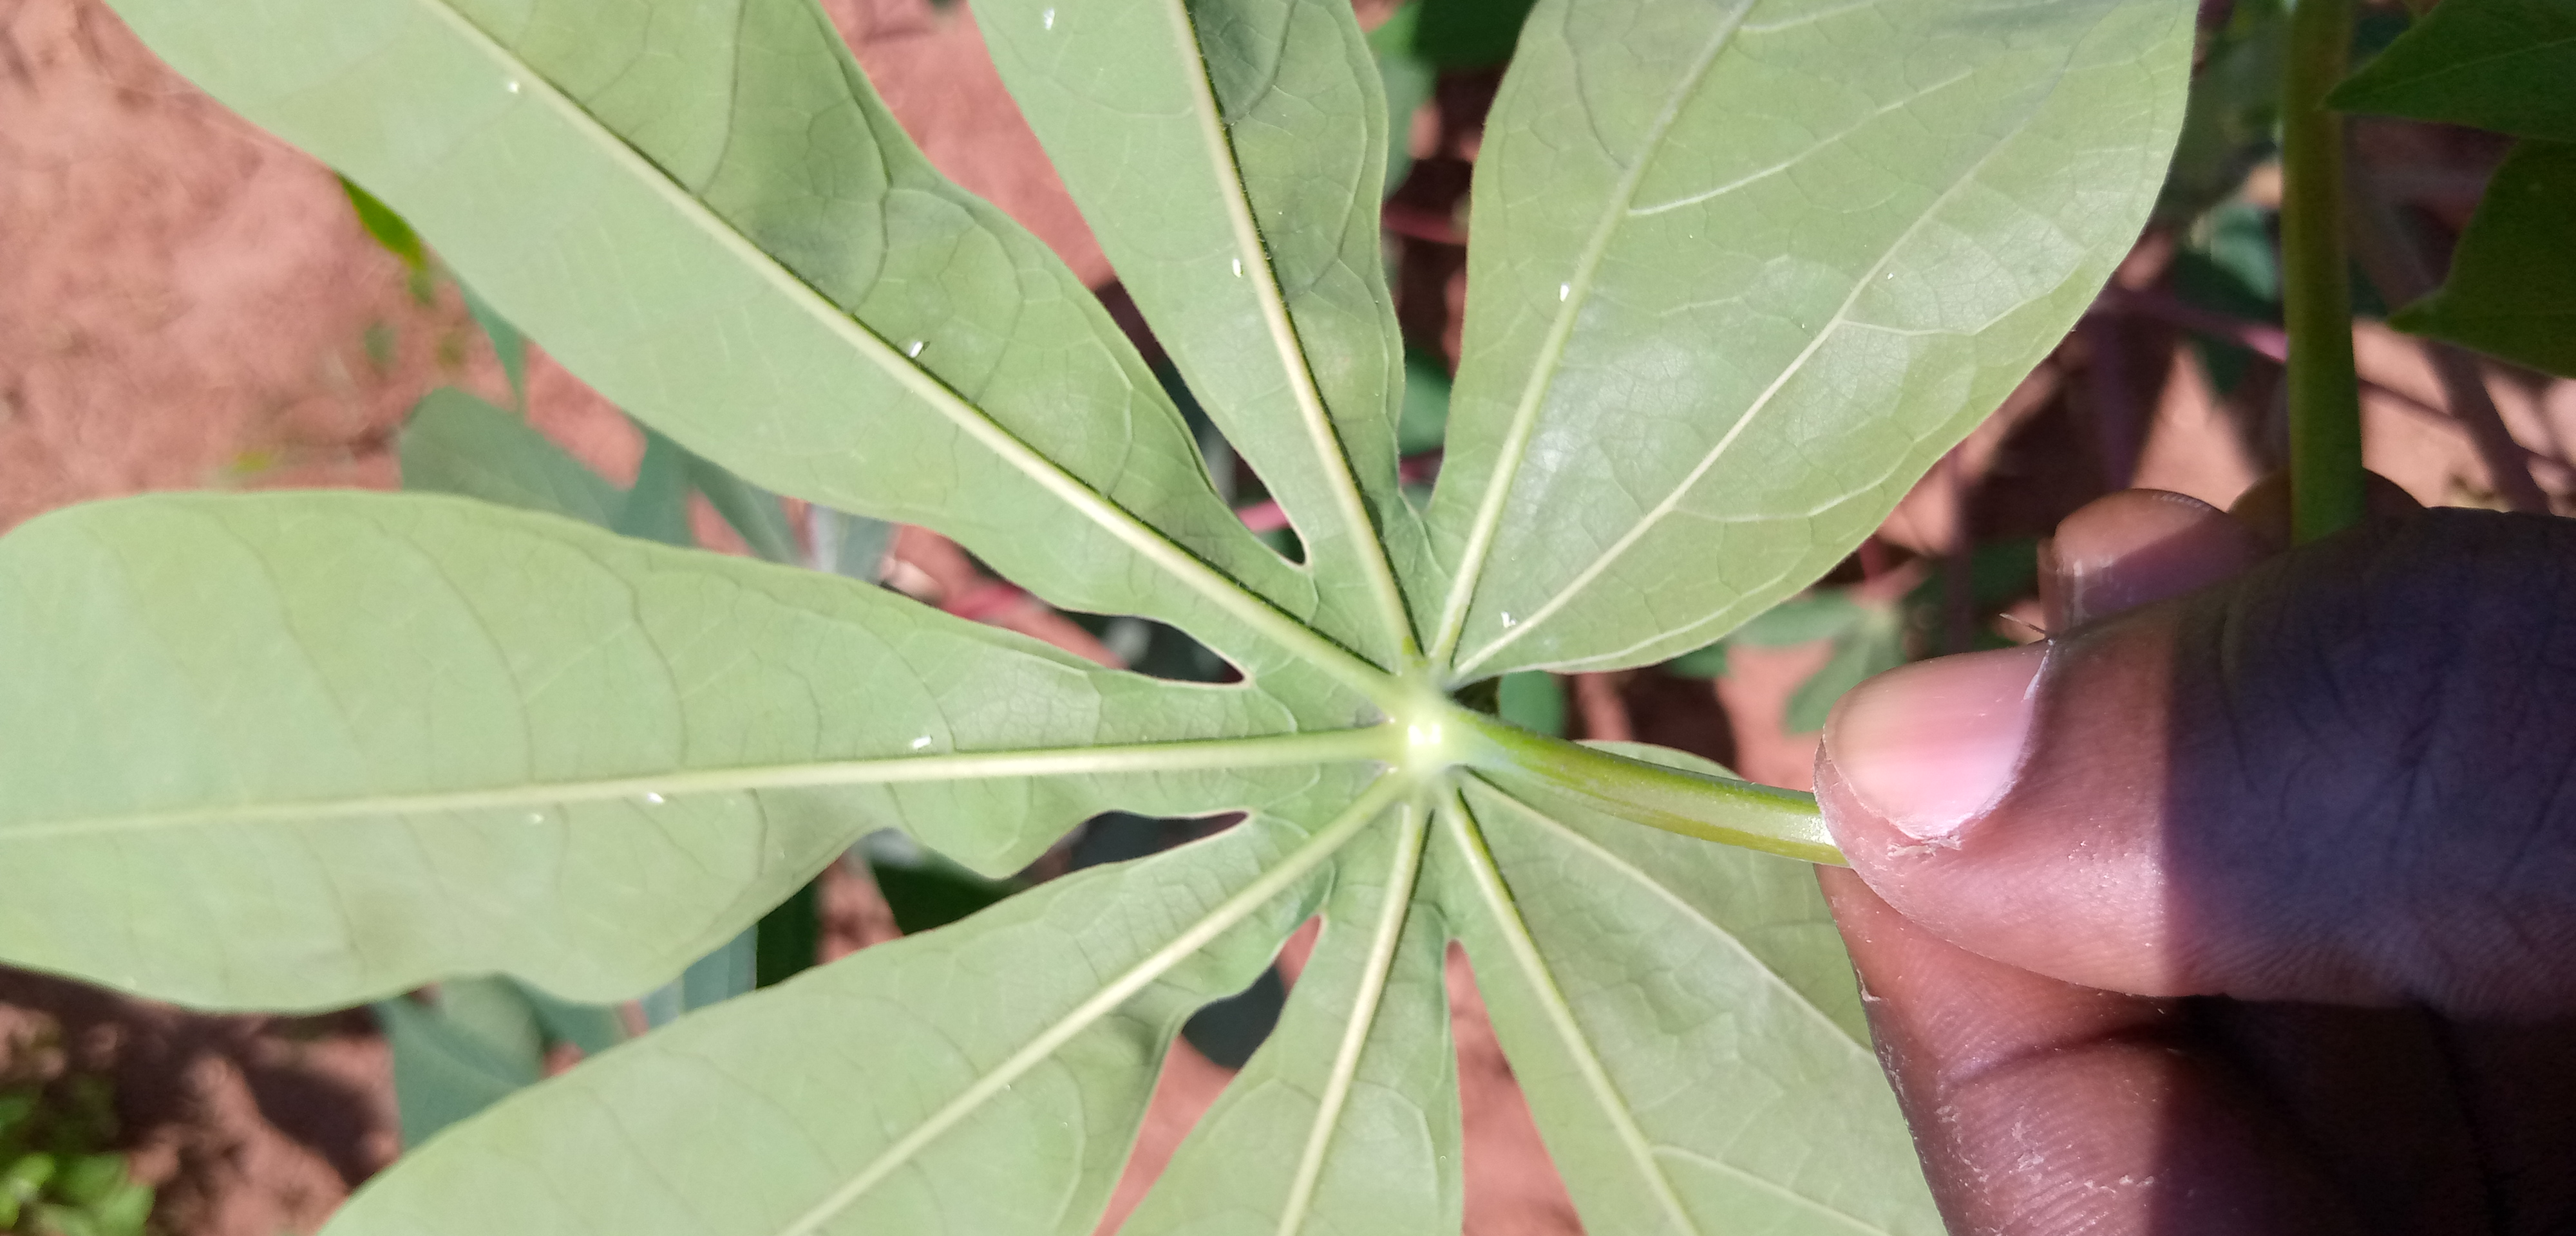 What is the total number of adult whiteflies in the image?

8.